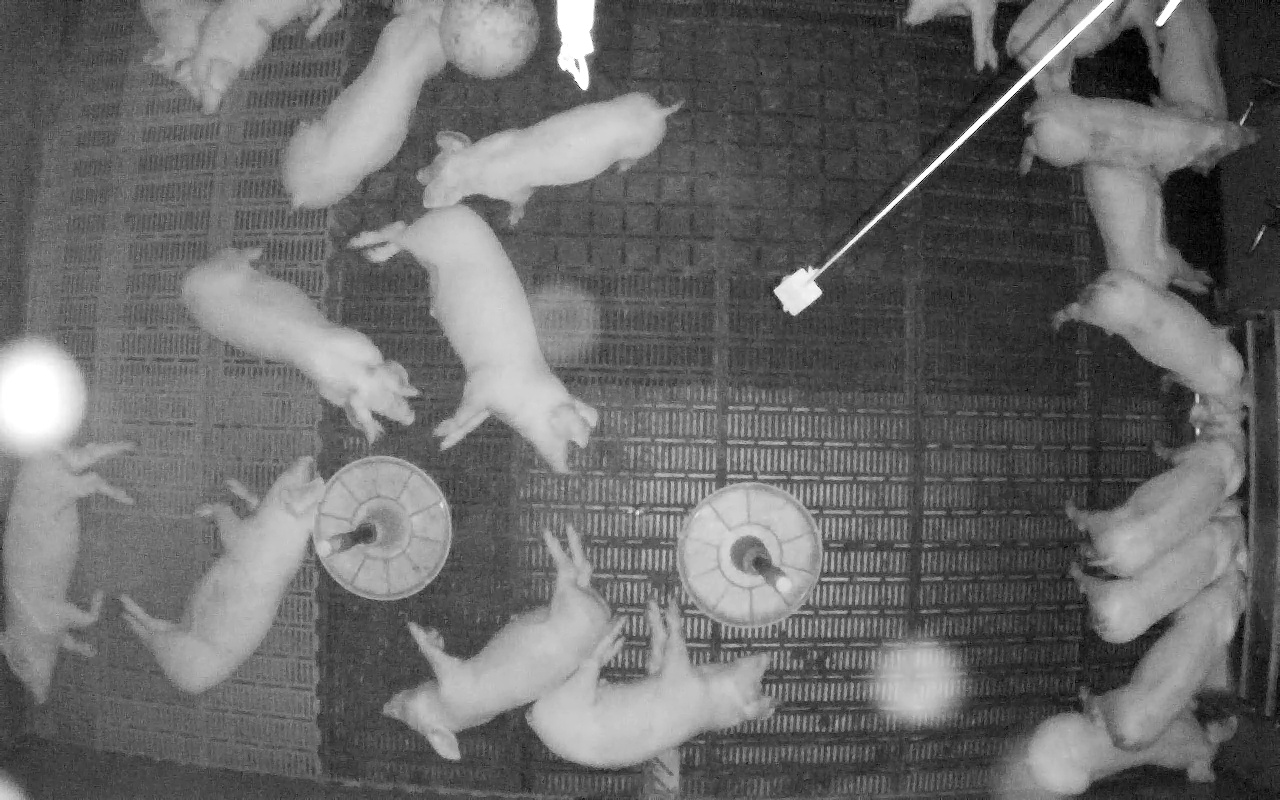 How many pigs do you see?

20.